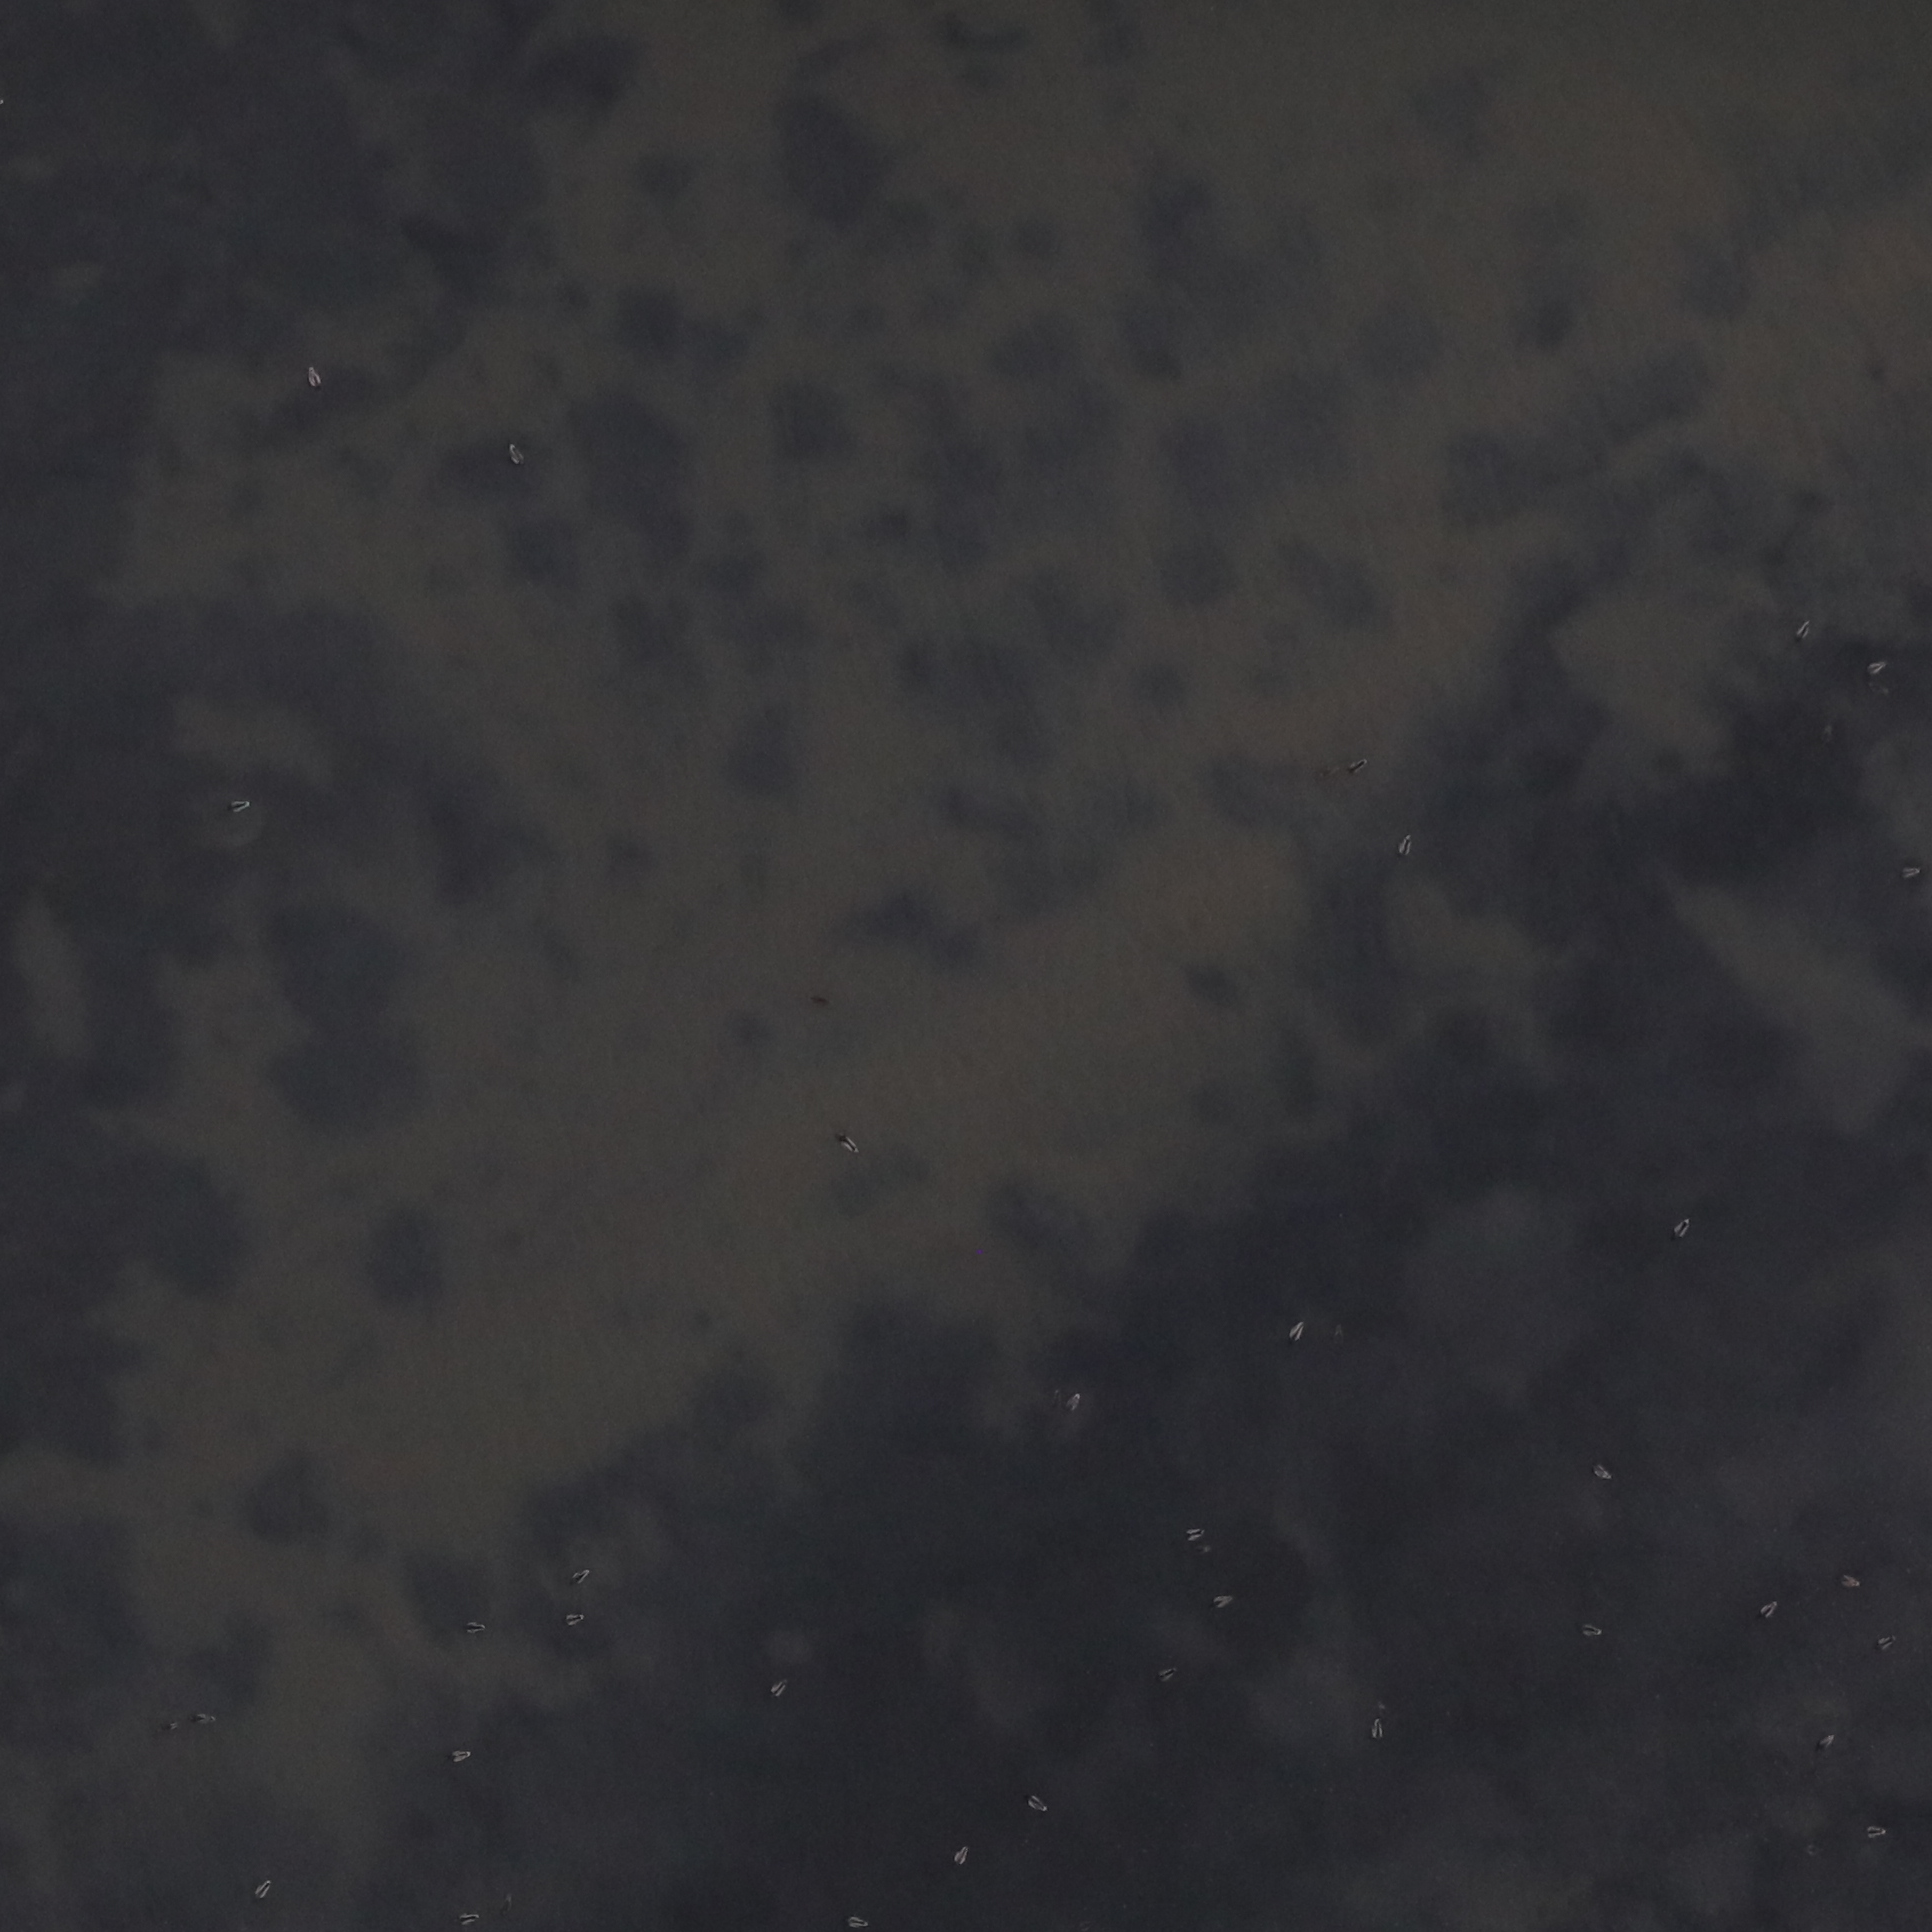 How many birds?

45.